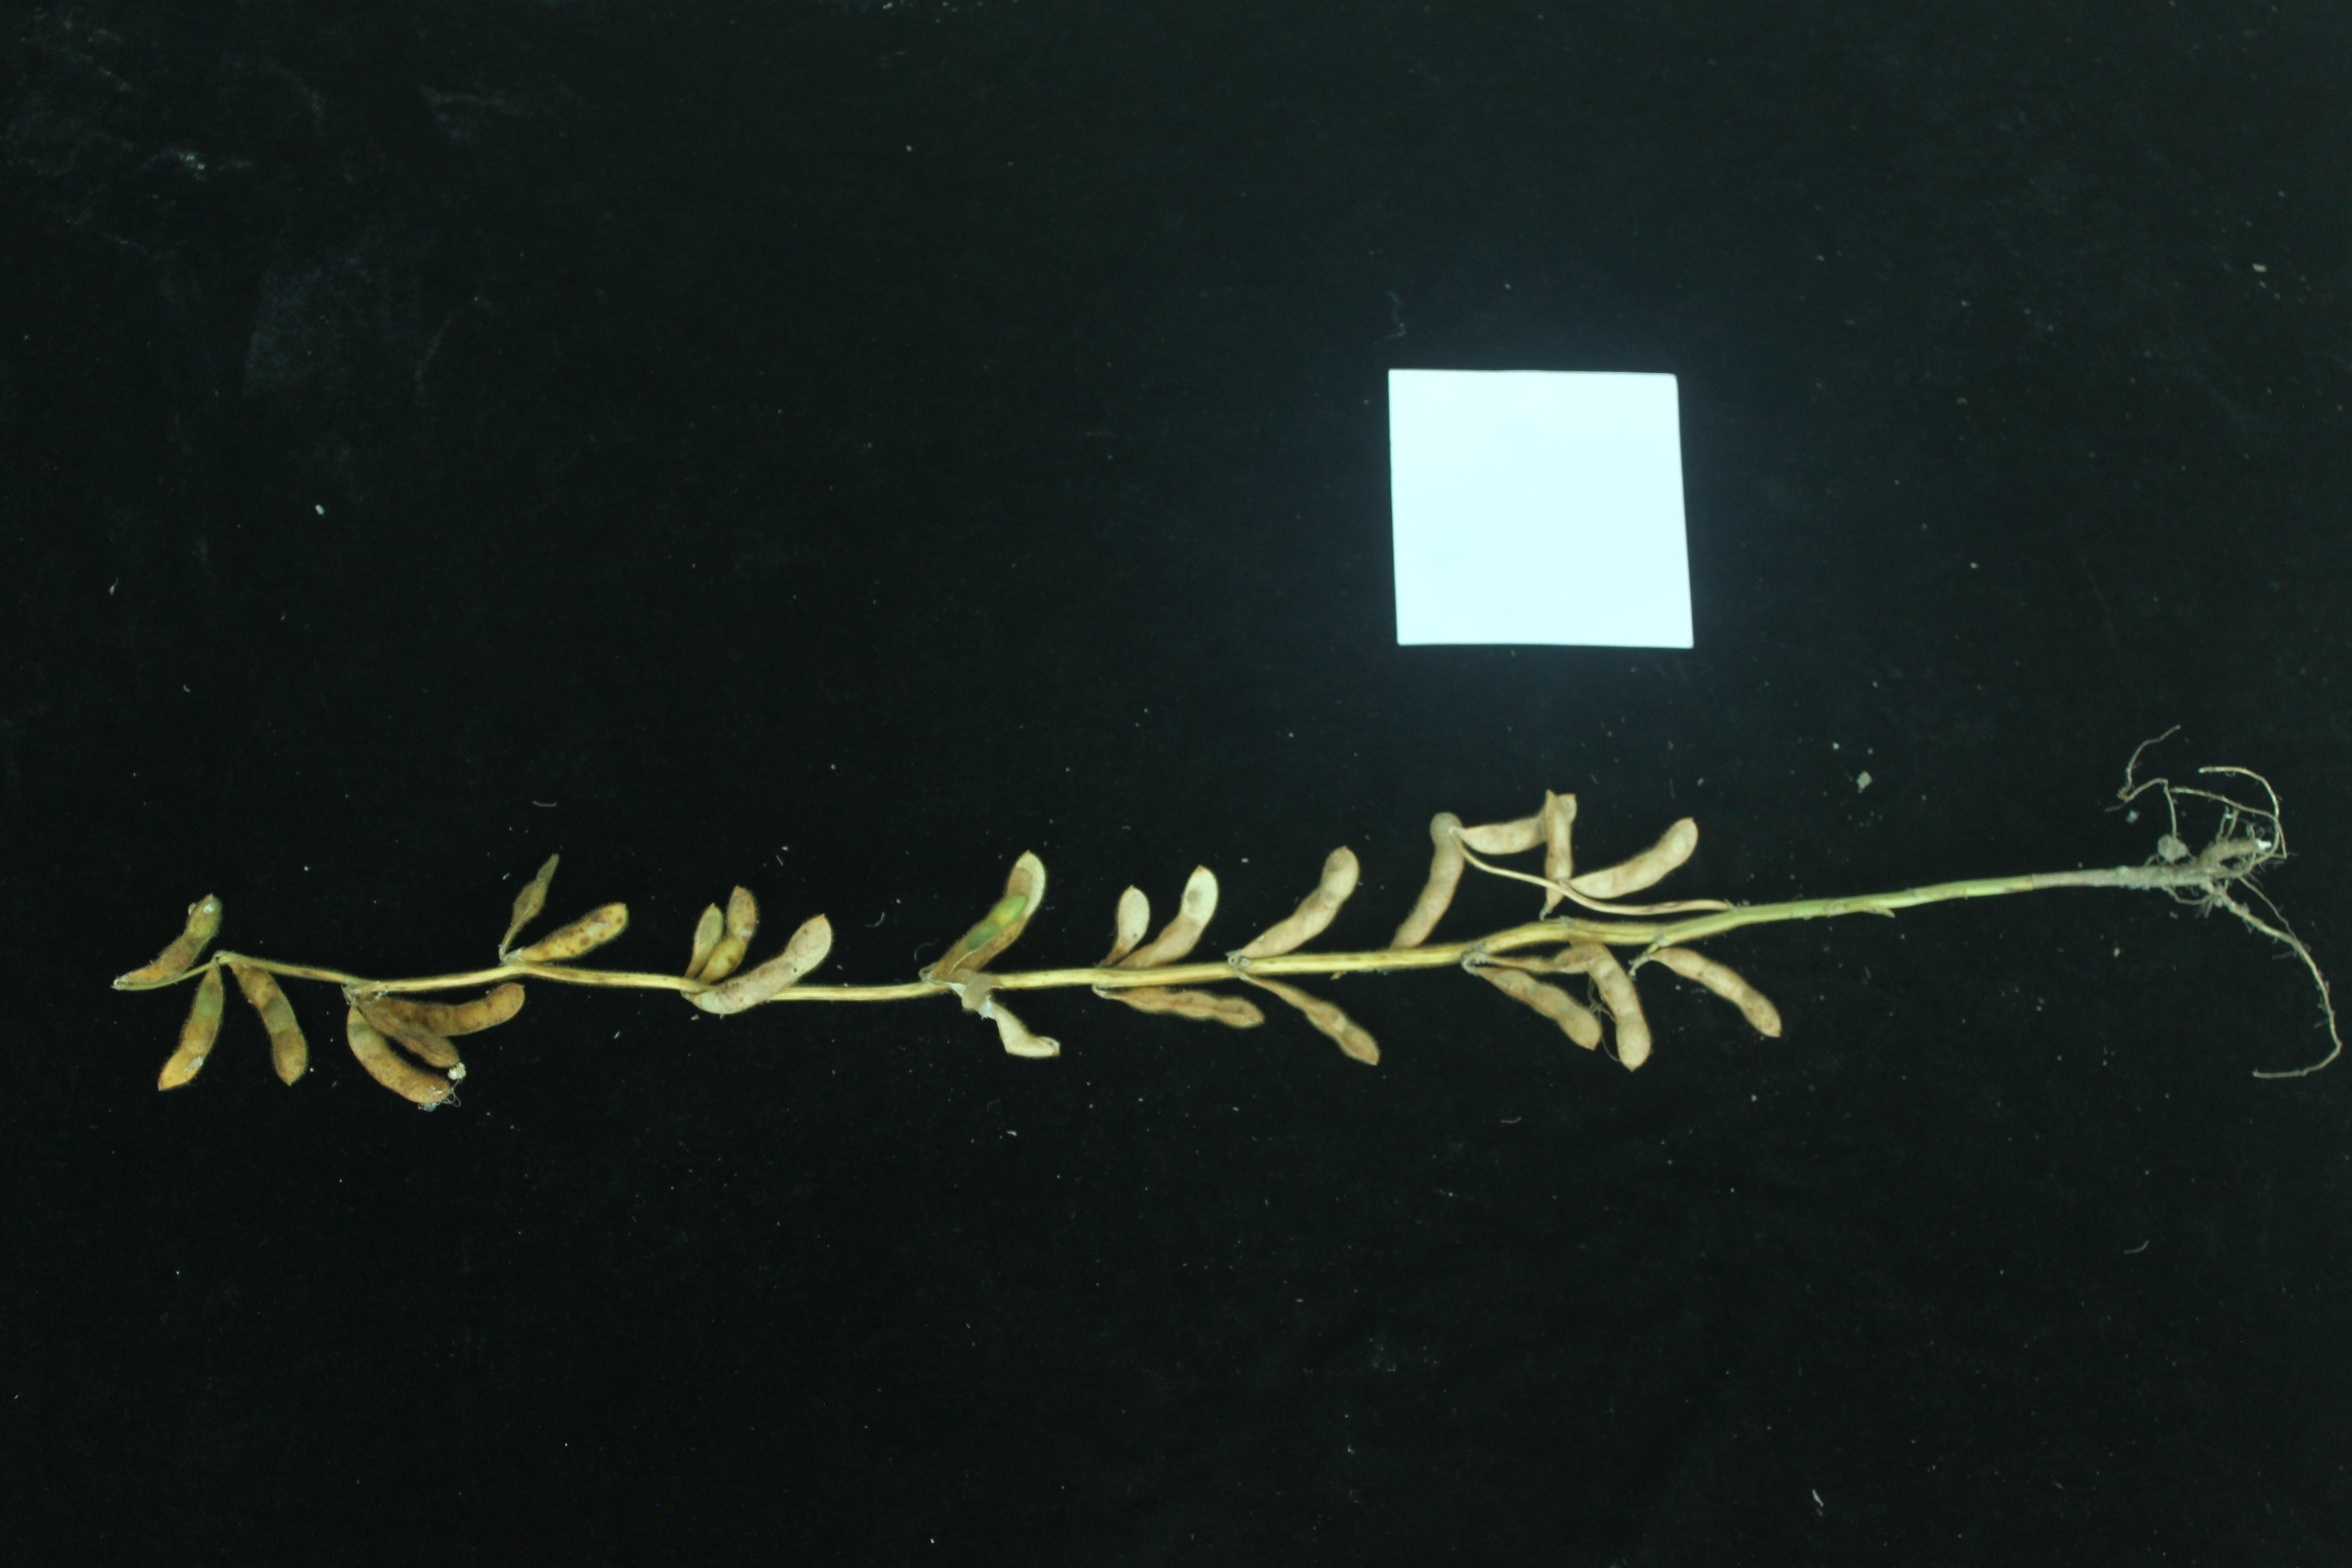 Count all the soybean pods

26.